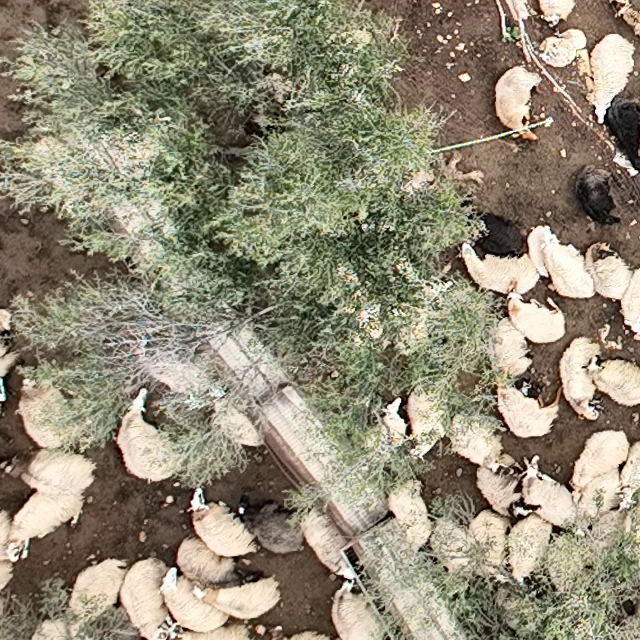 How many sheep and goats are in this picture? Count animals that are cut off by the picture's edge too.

51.